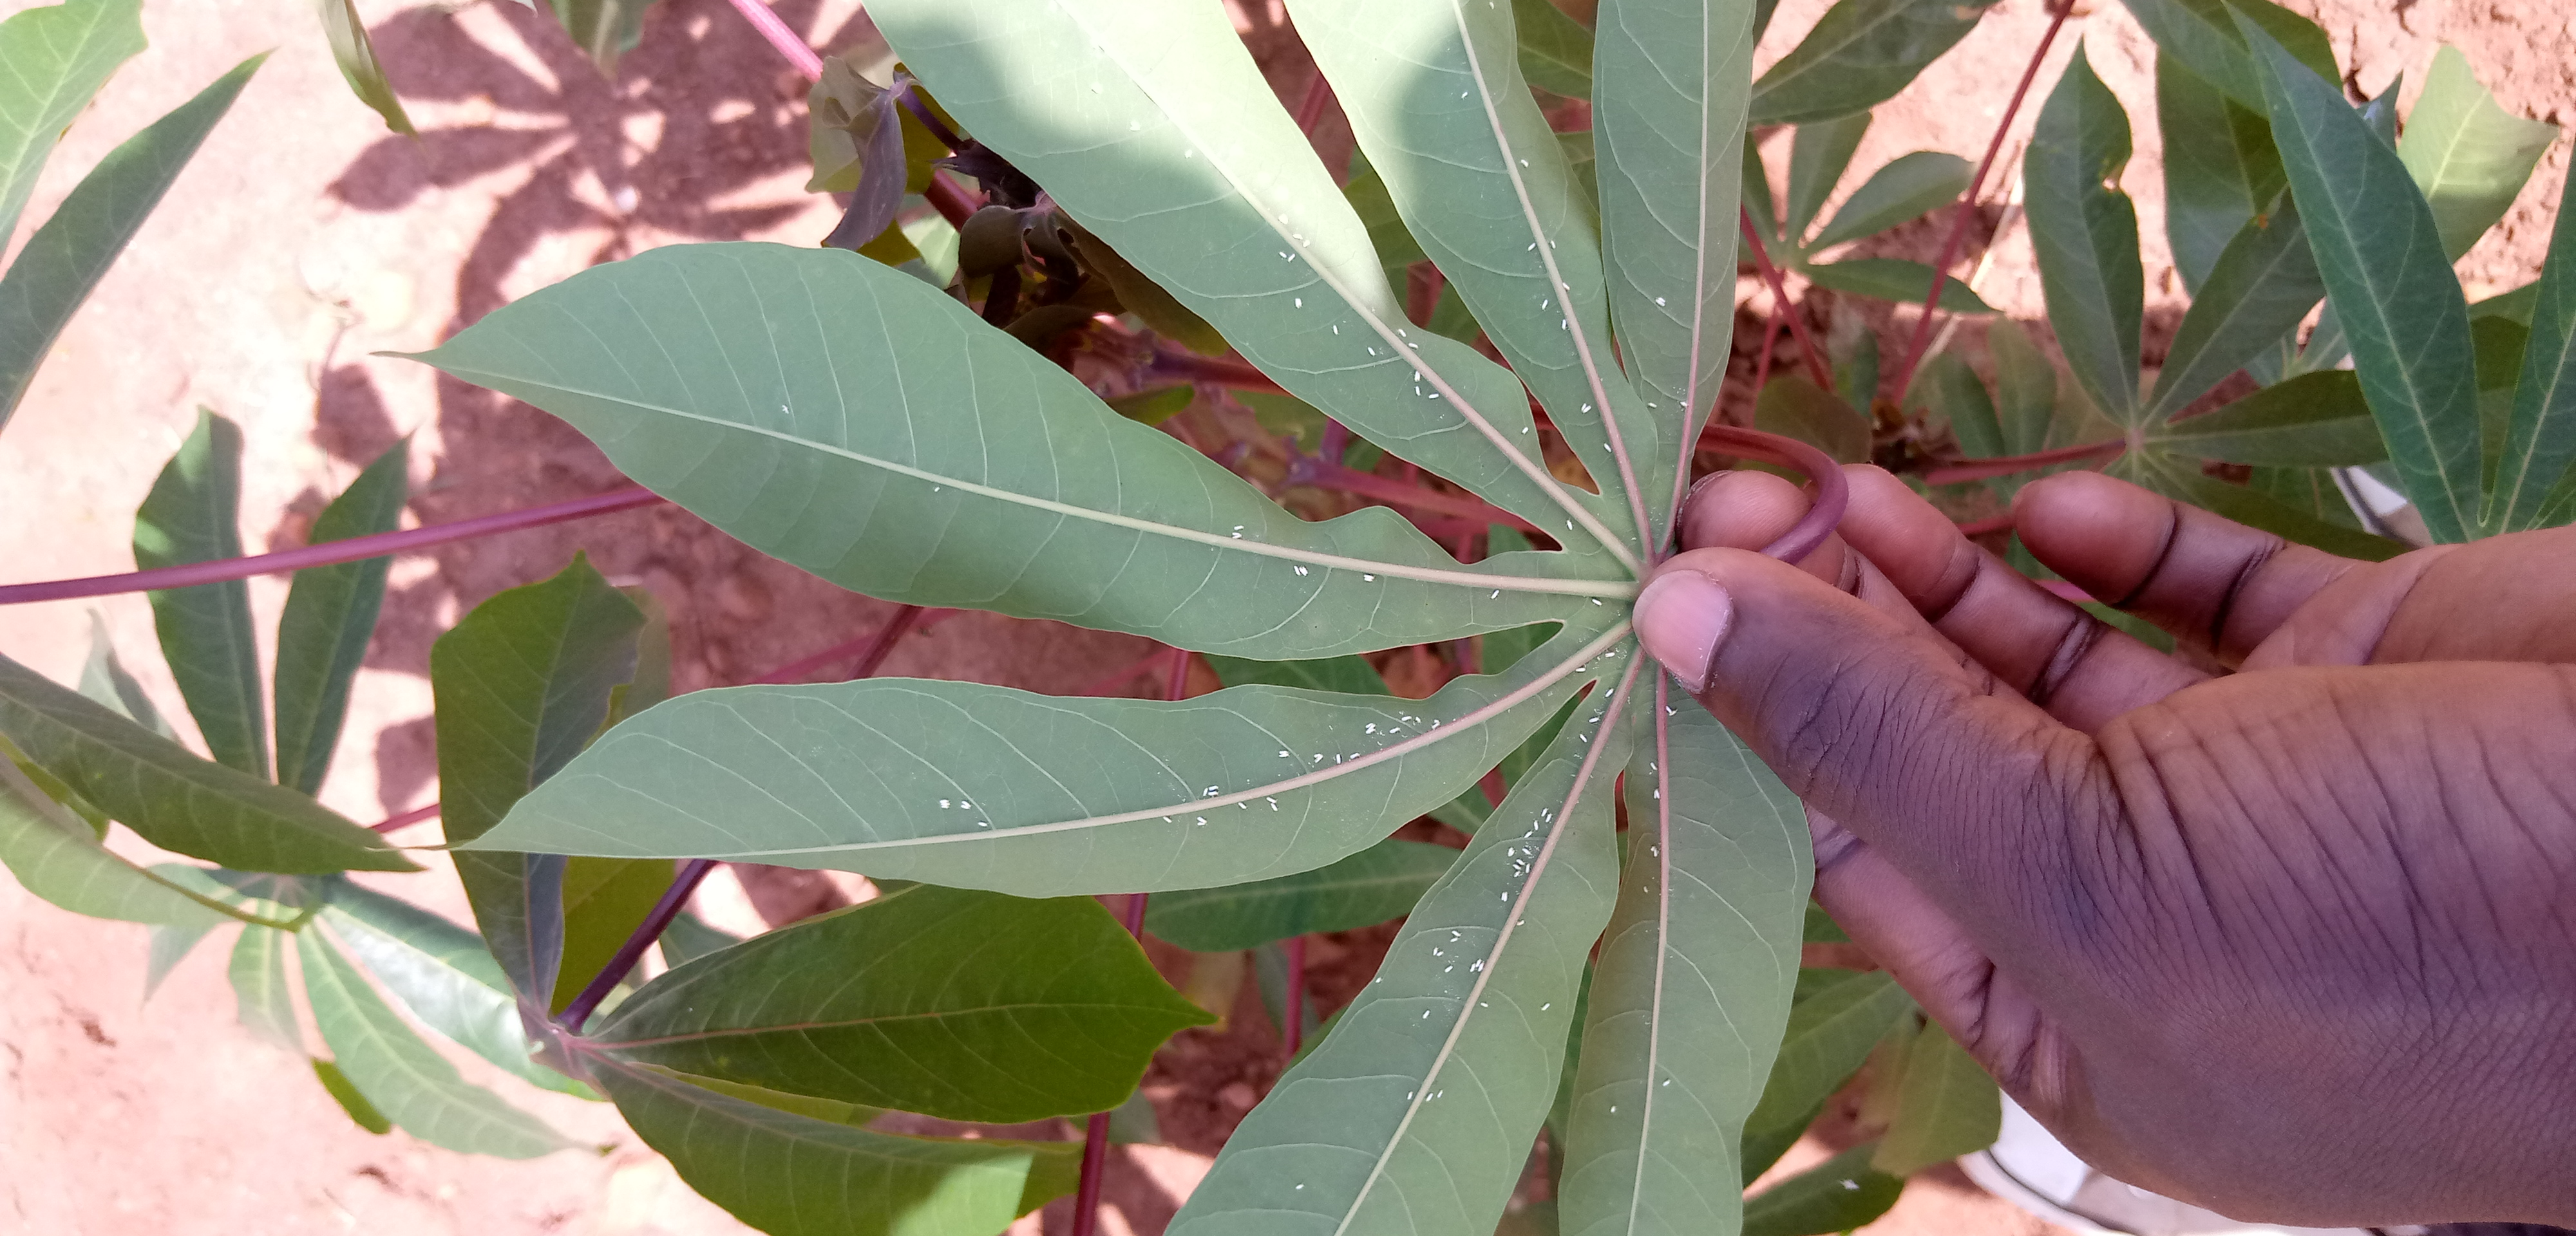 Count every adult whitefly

109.